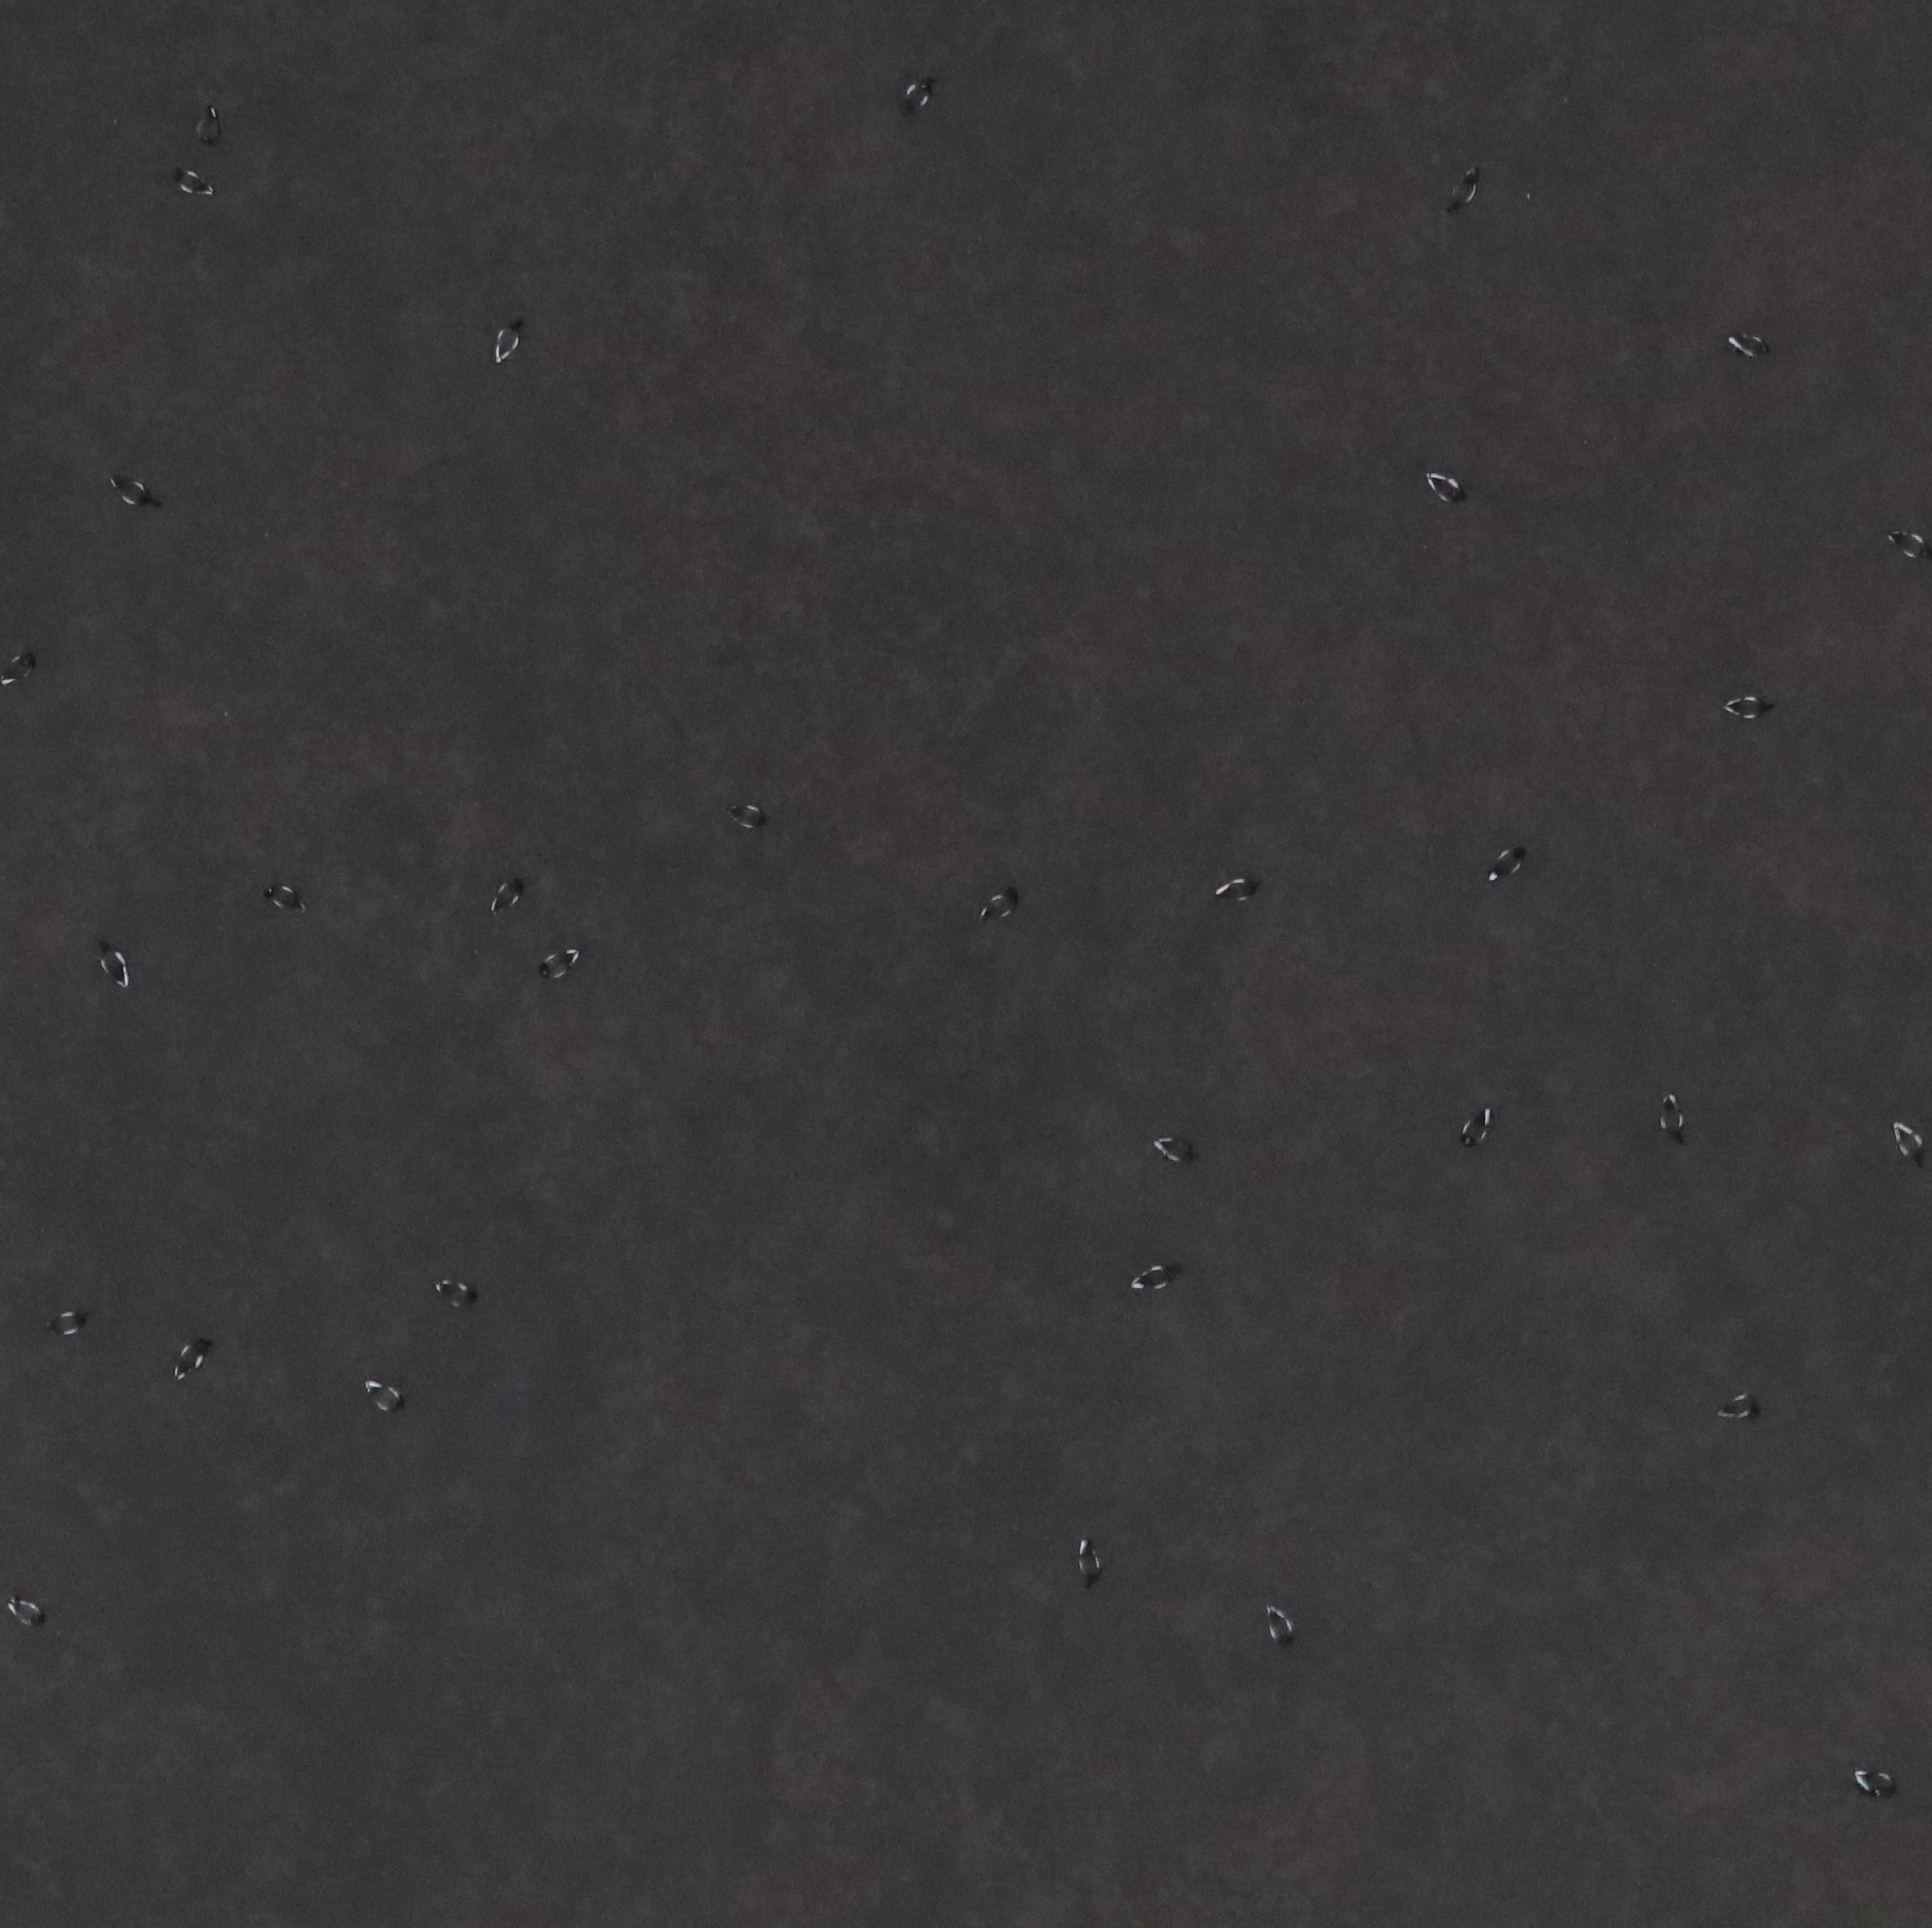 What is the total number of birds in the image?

33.